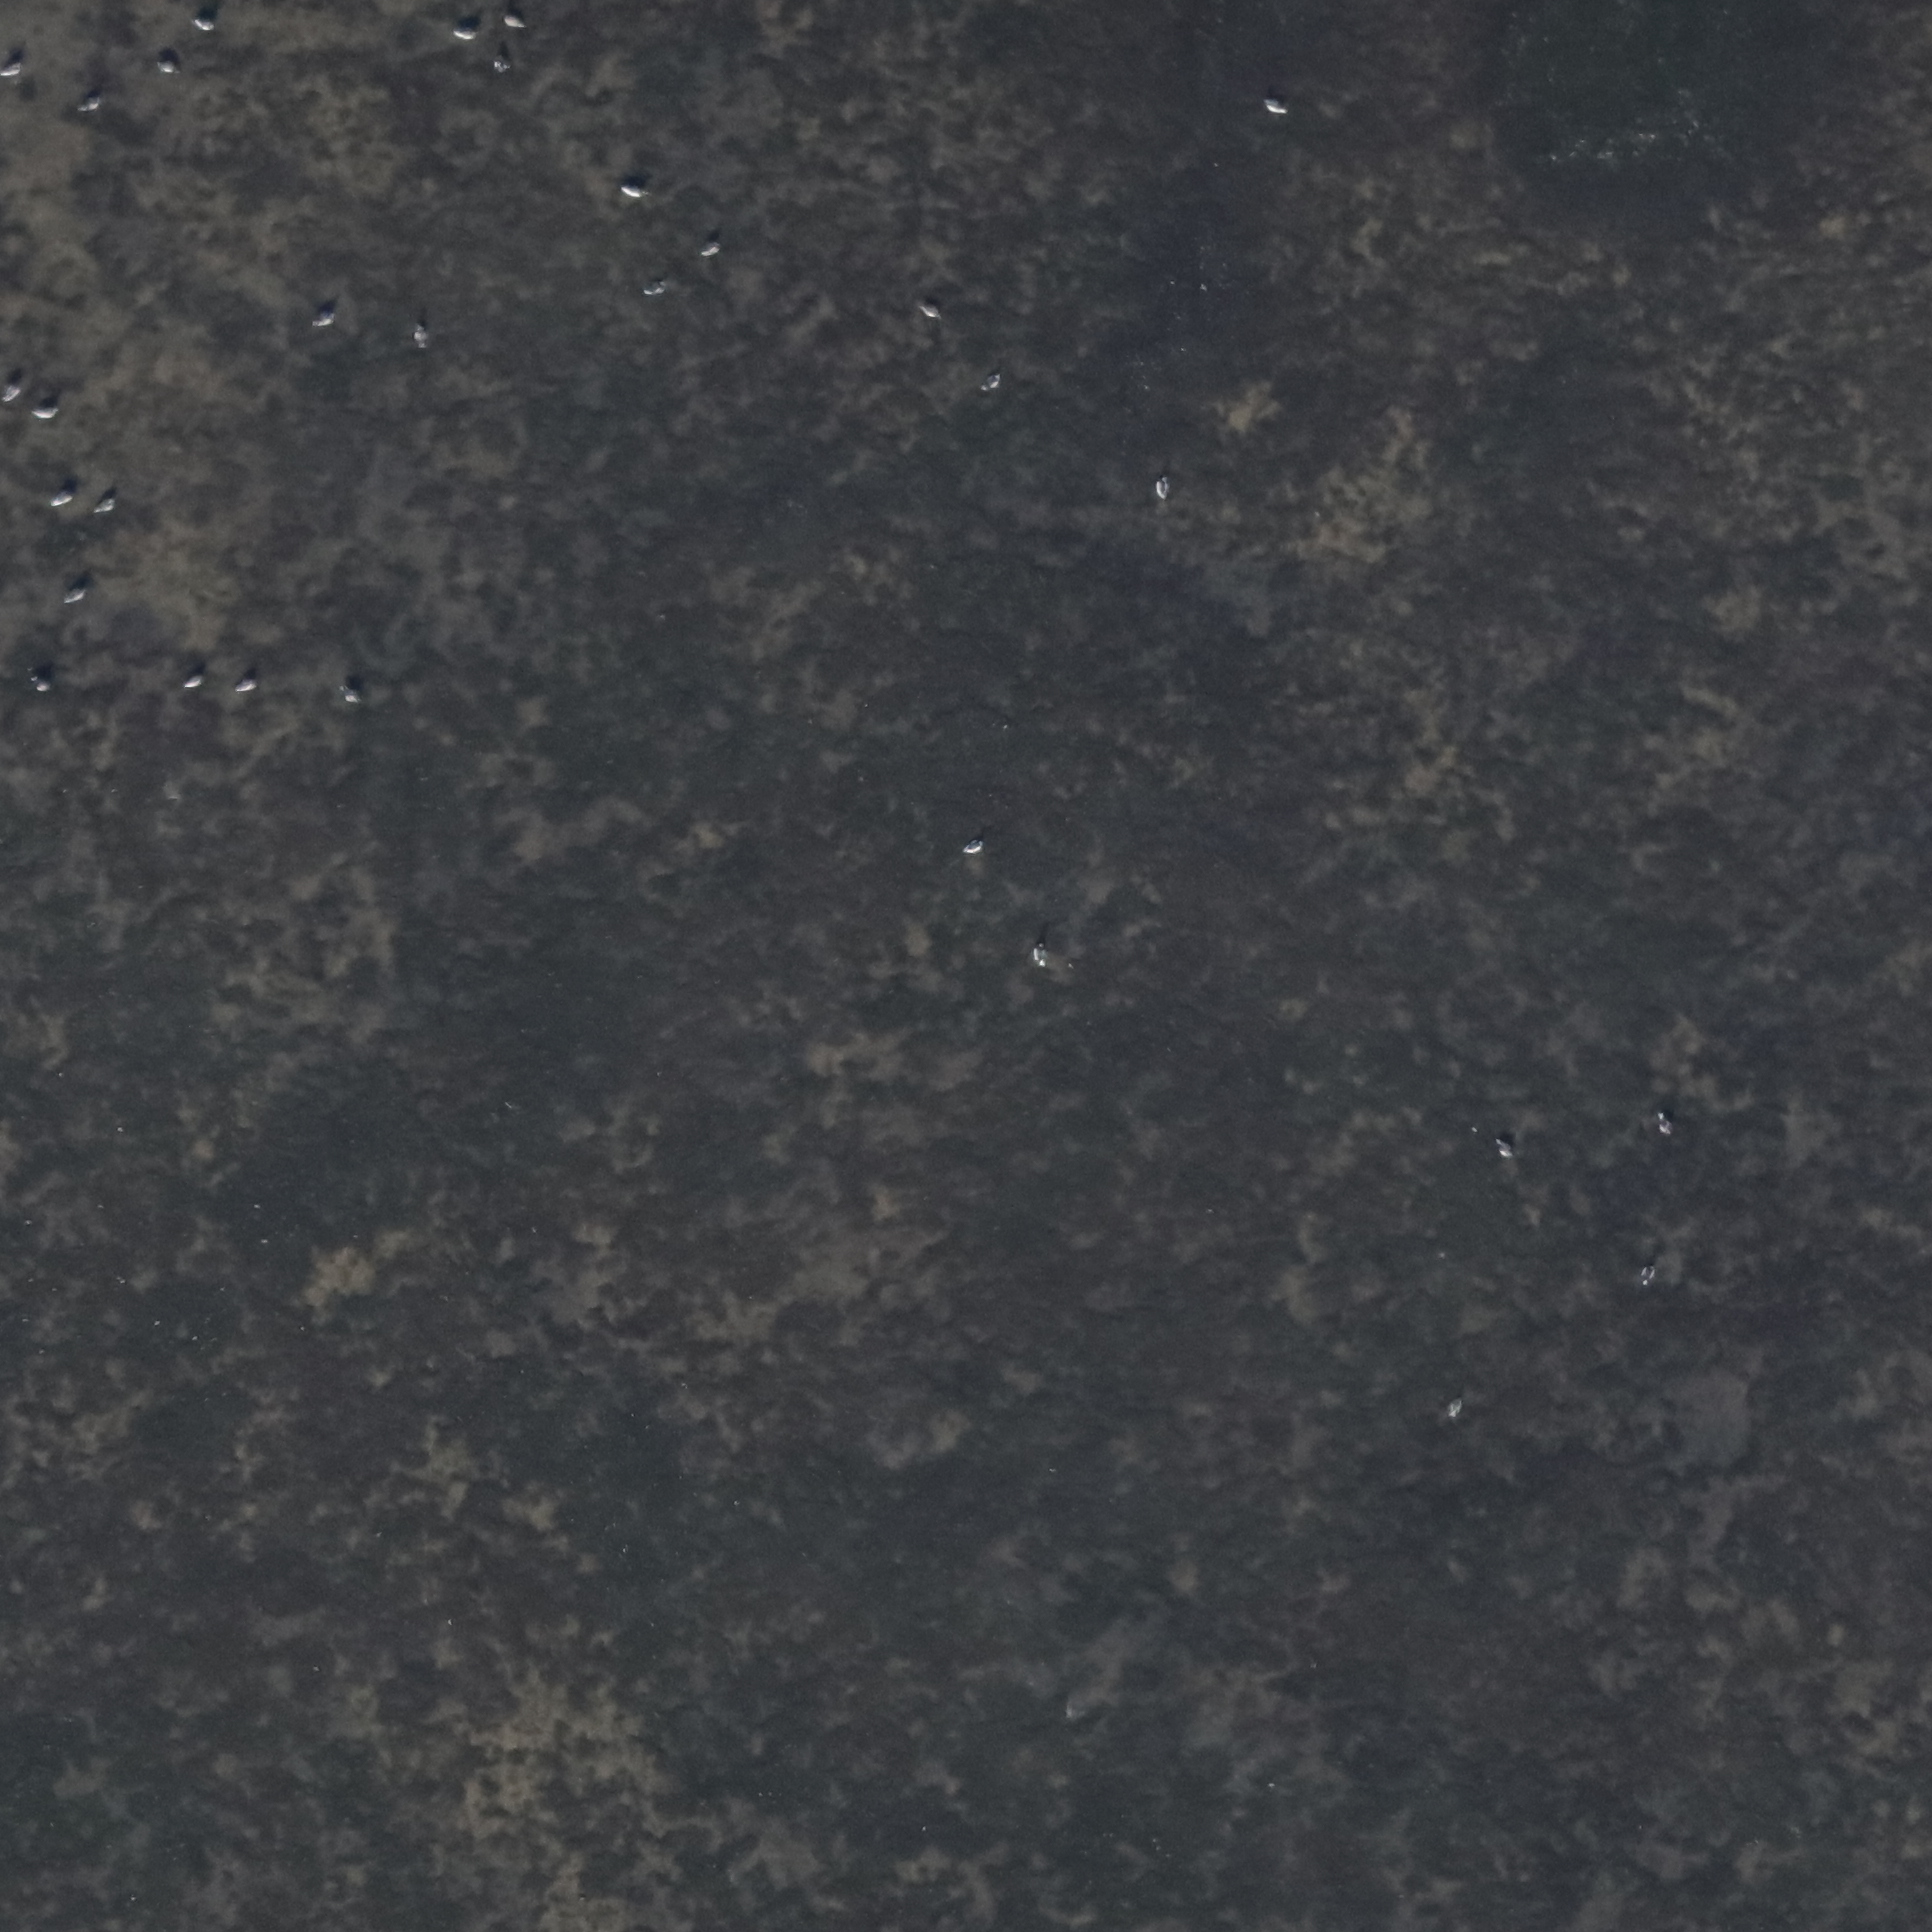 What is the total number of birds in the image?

31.